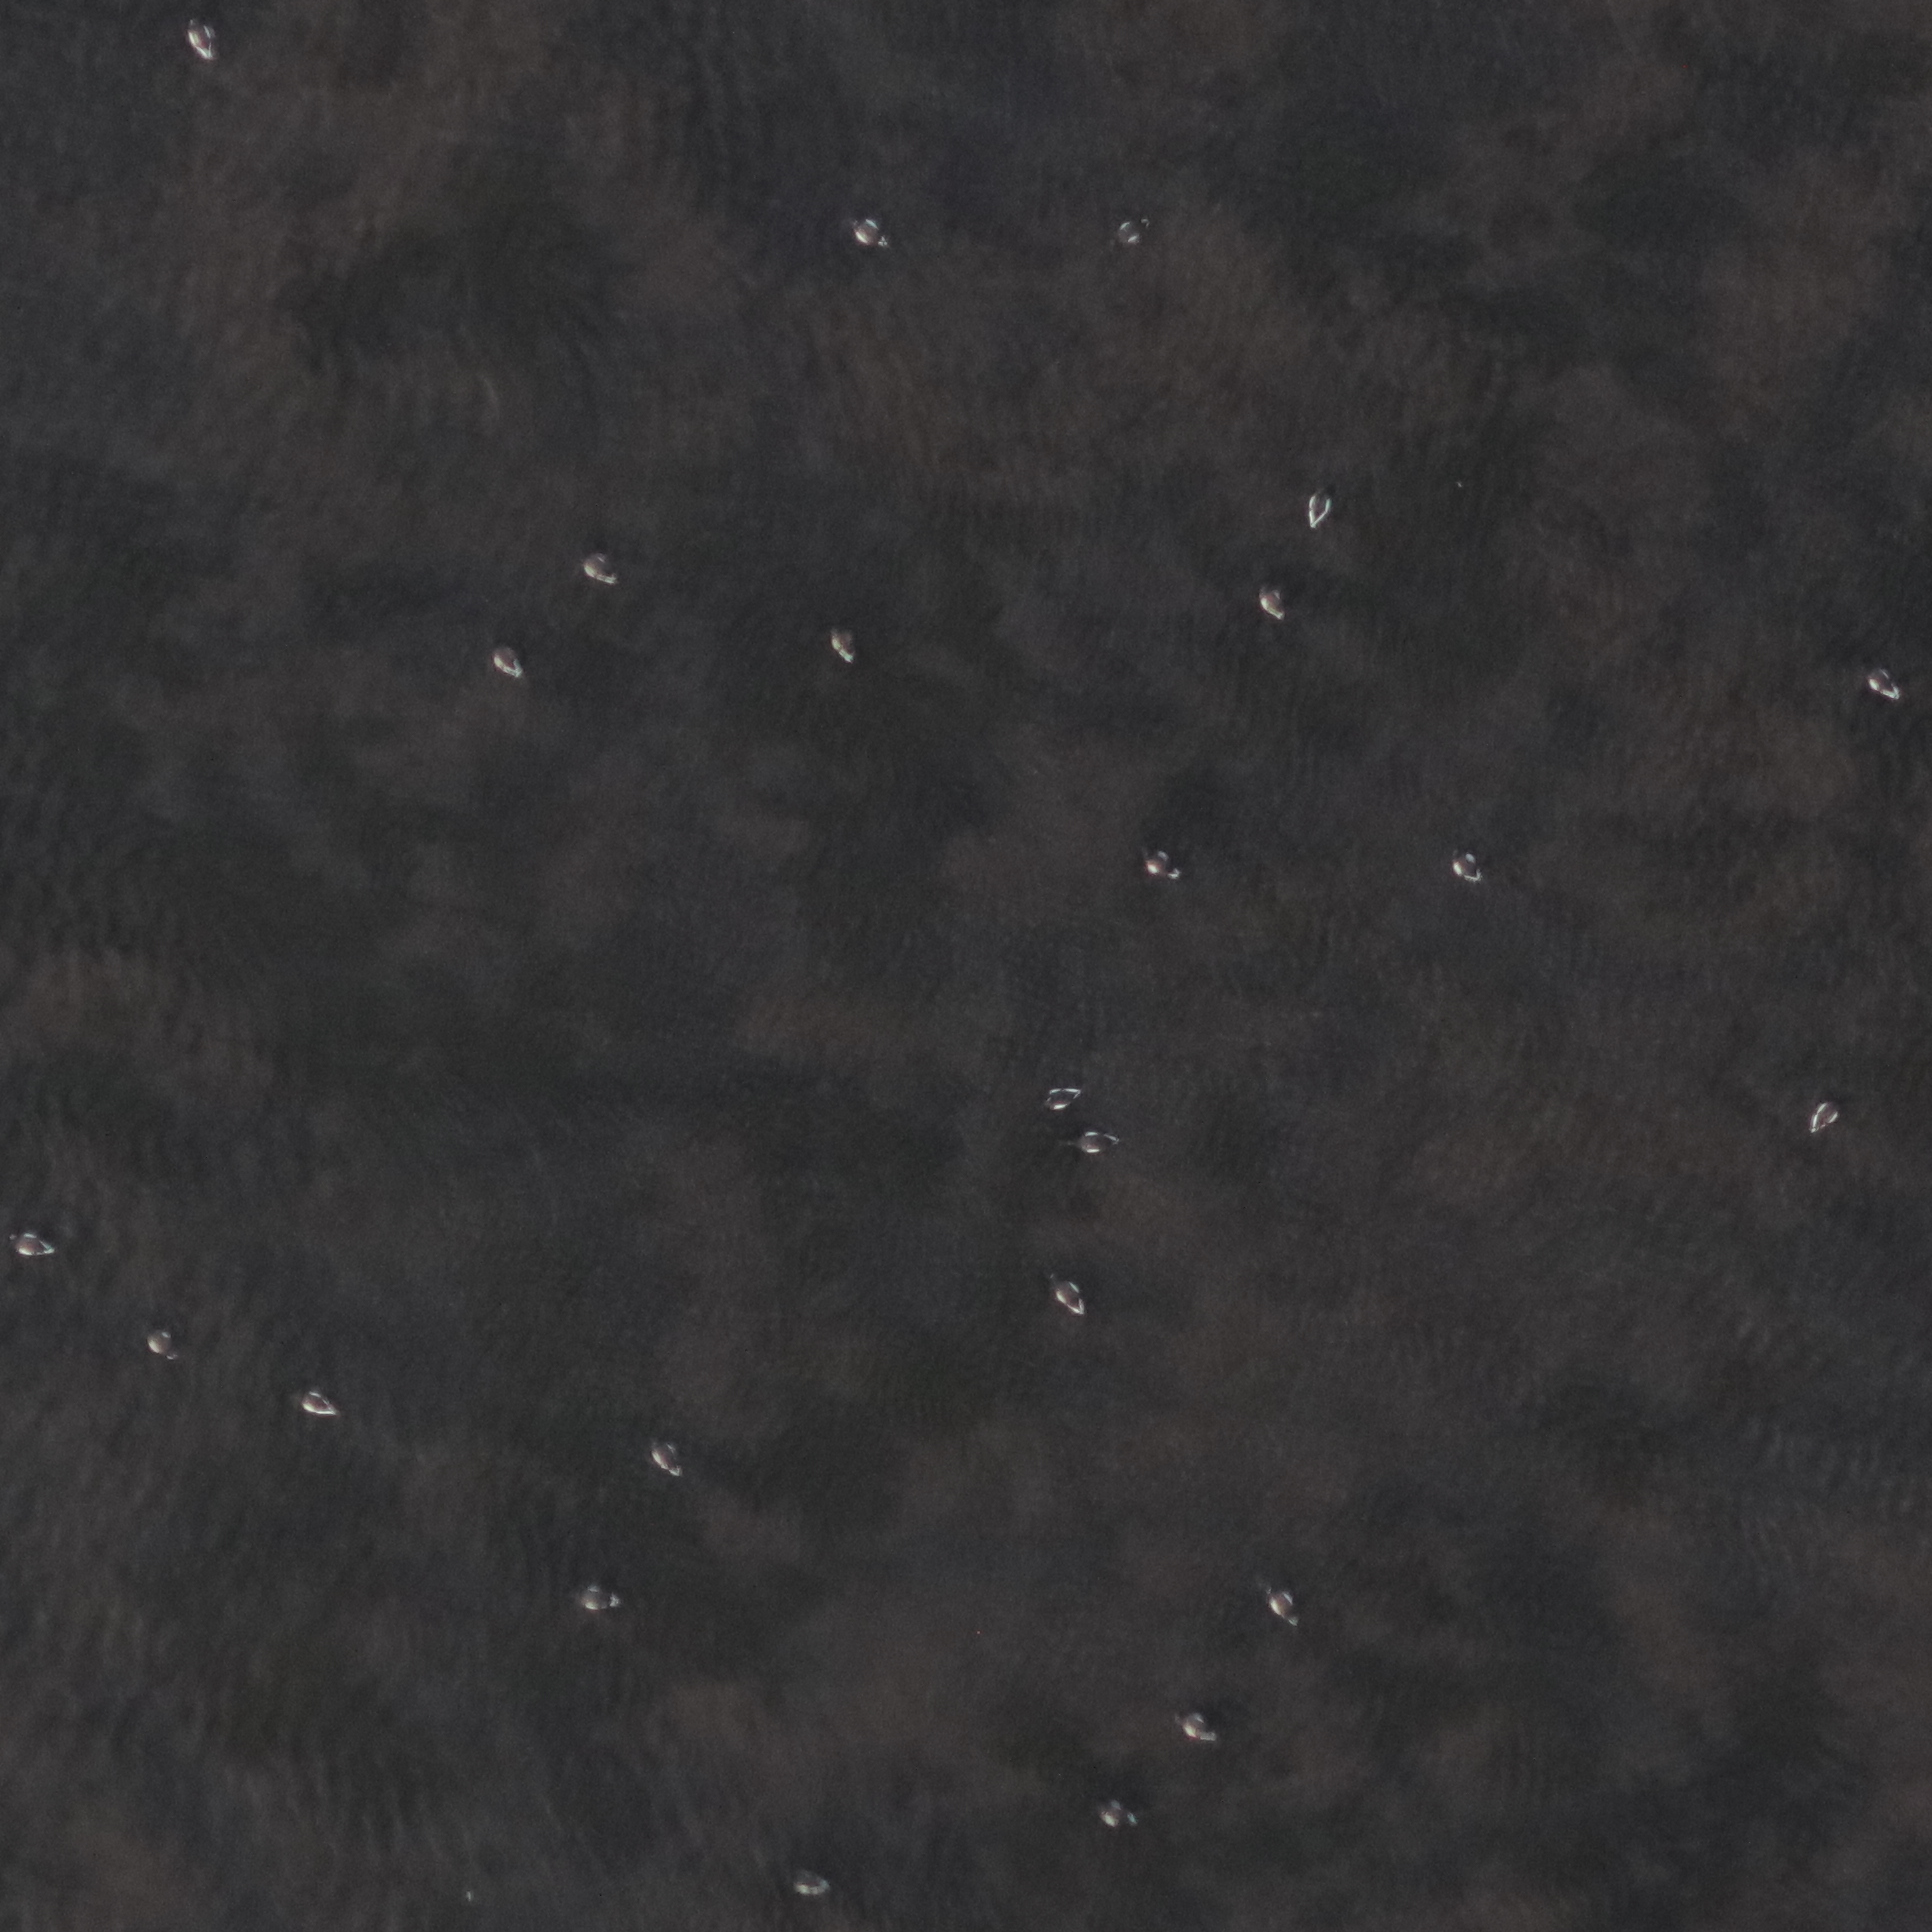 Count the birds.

24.